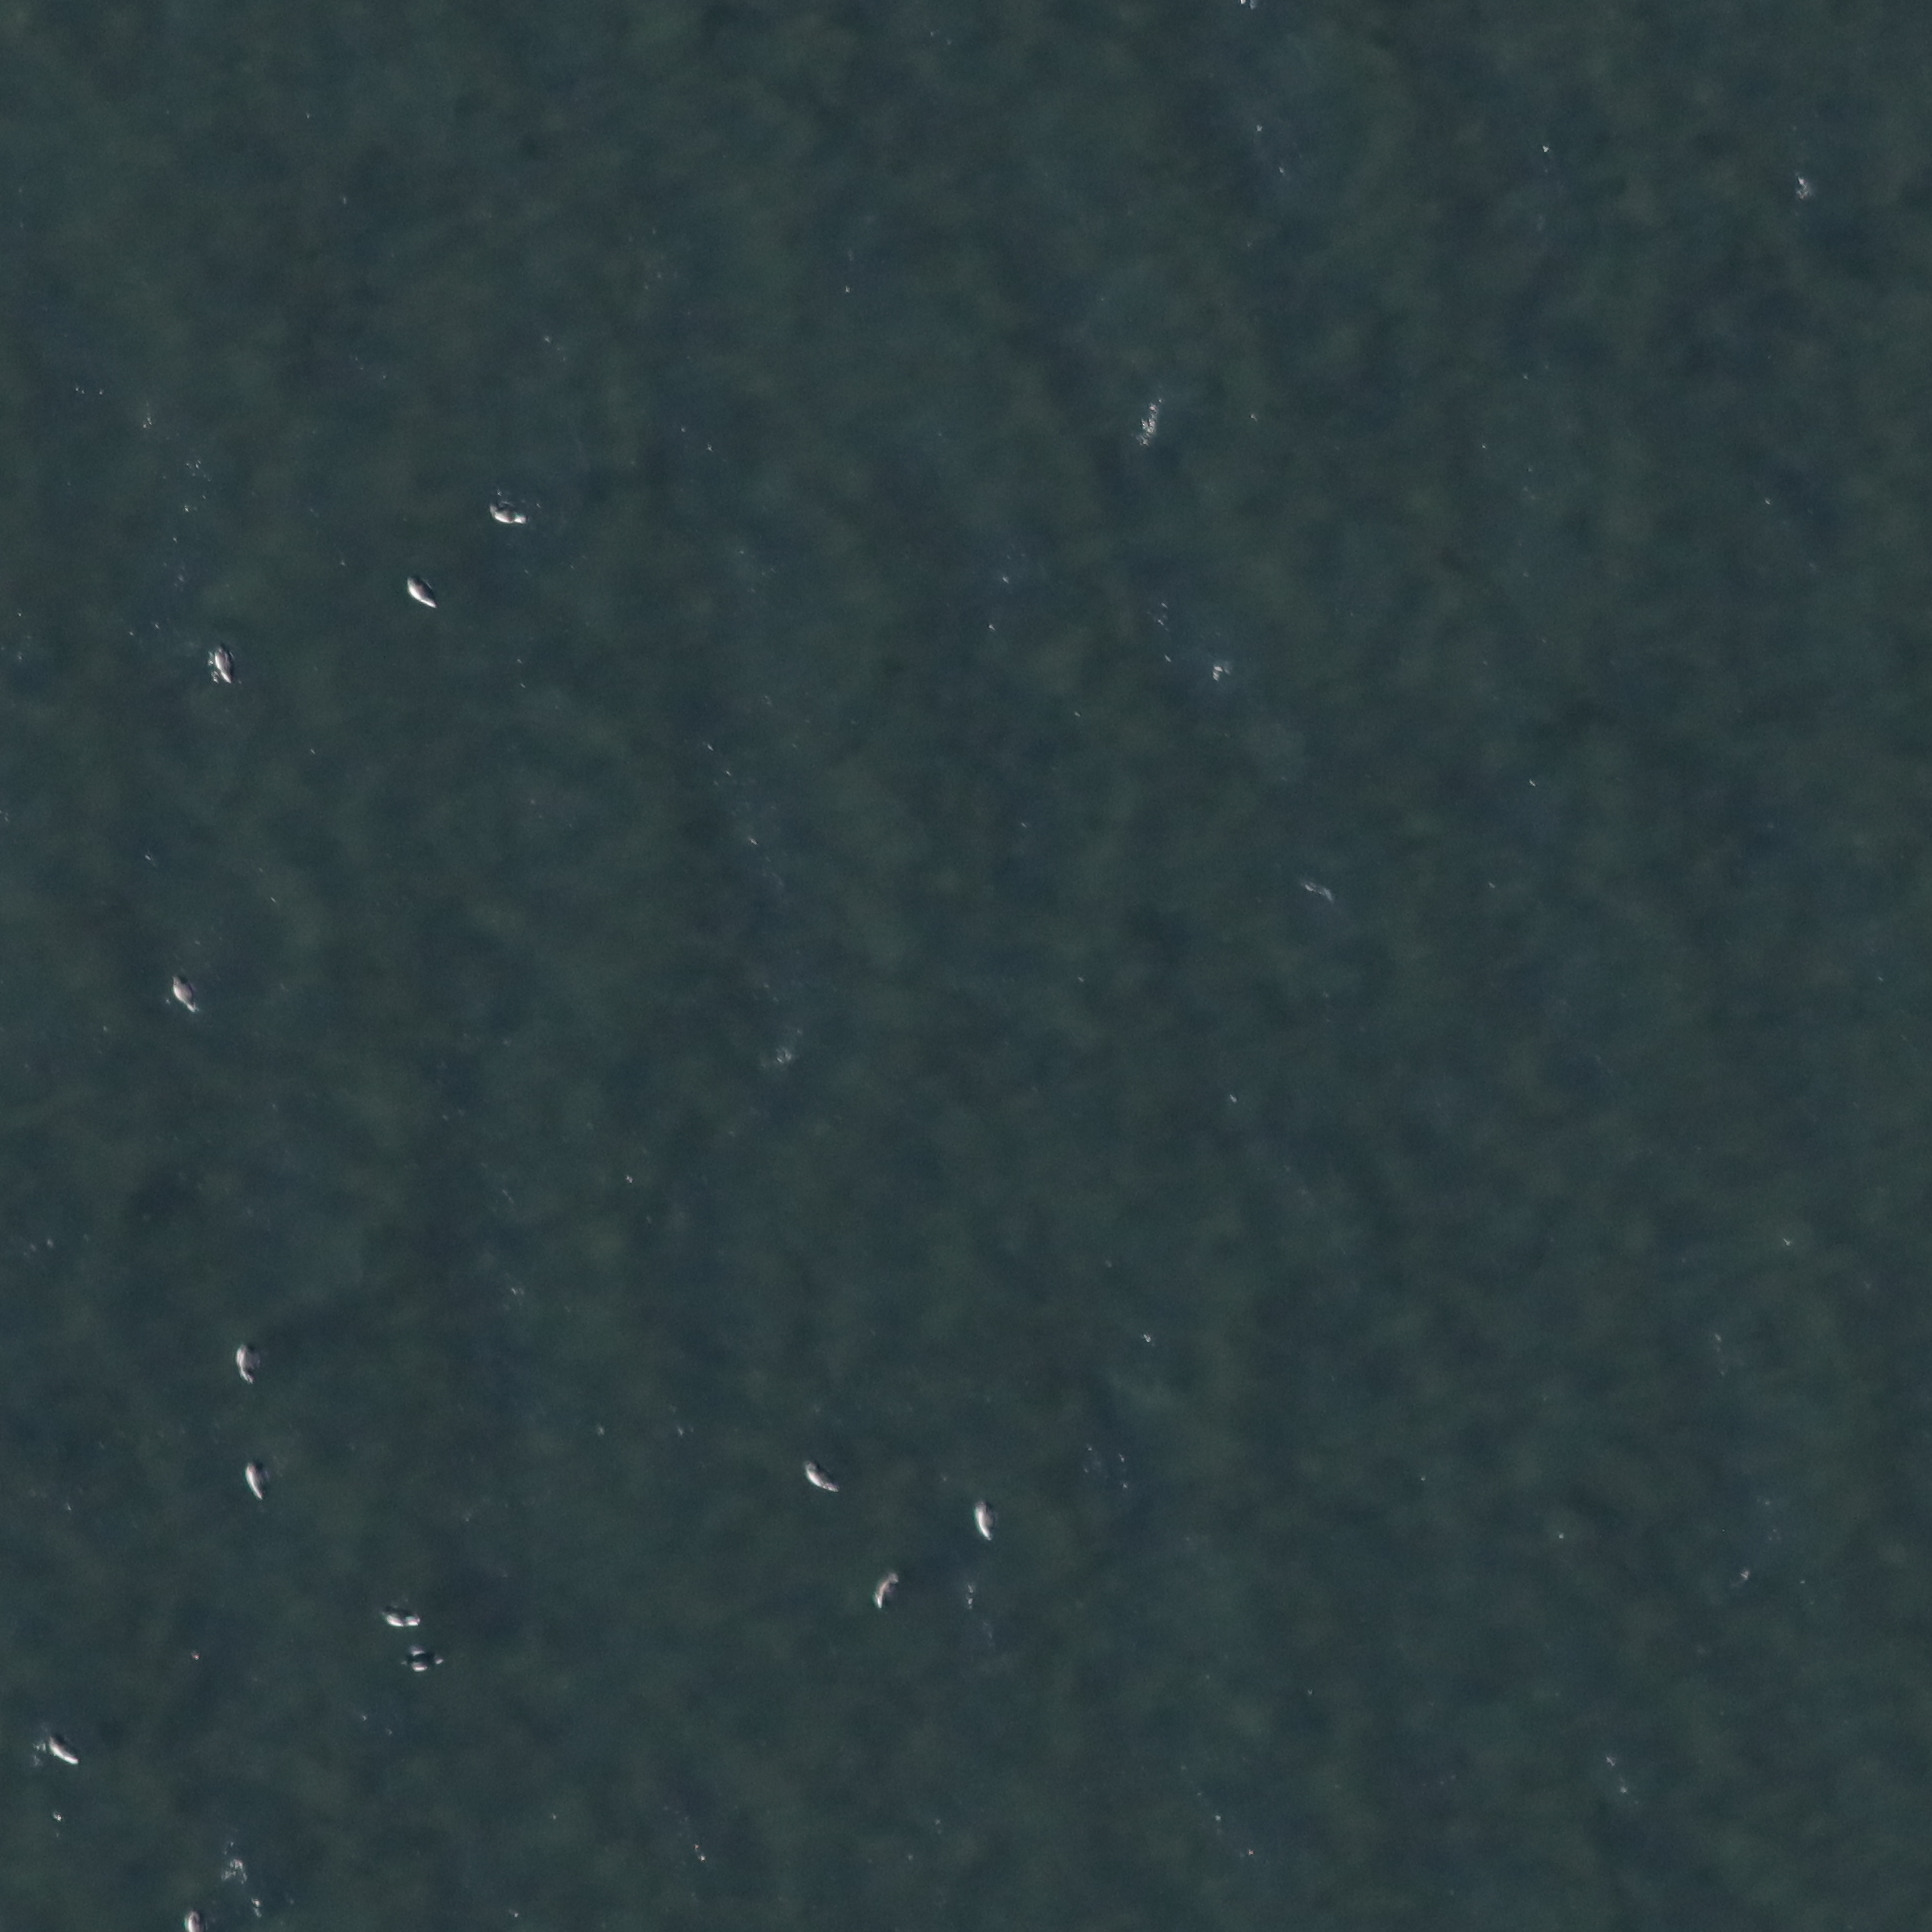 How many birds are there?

13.